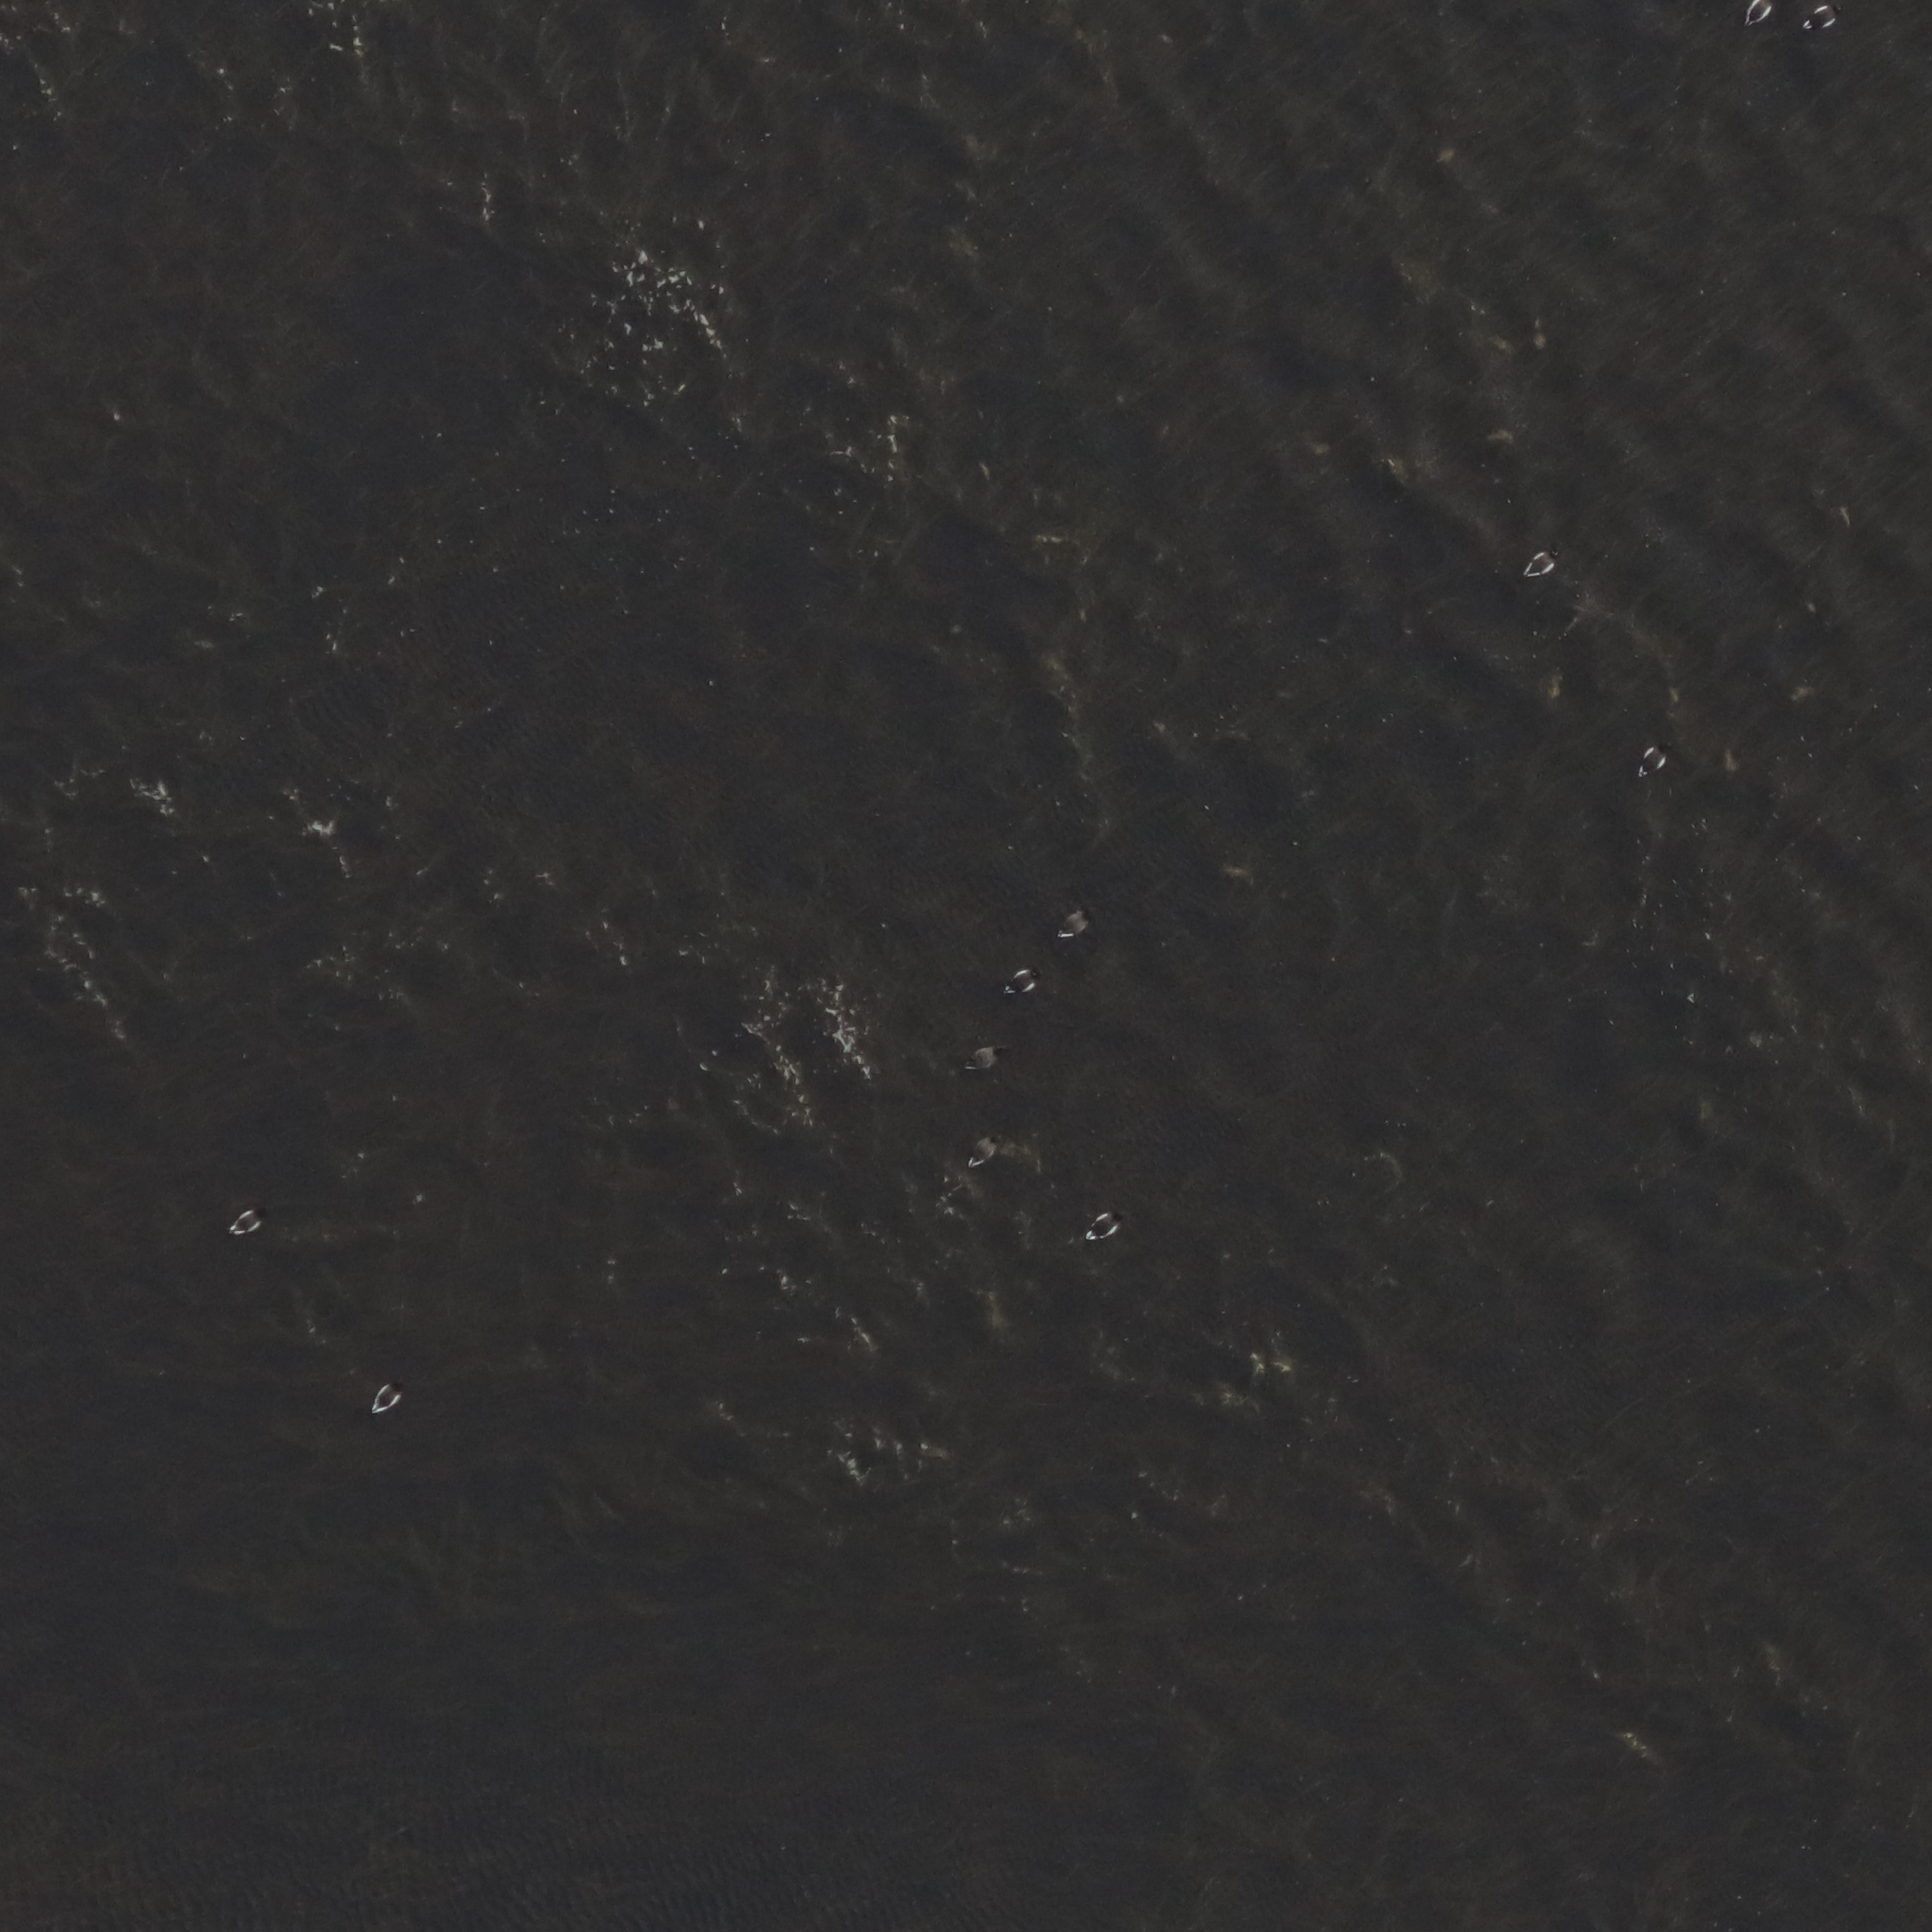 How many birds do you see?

11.